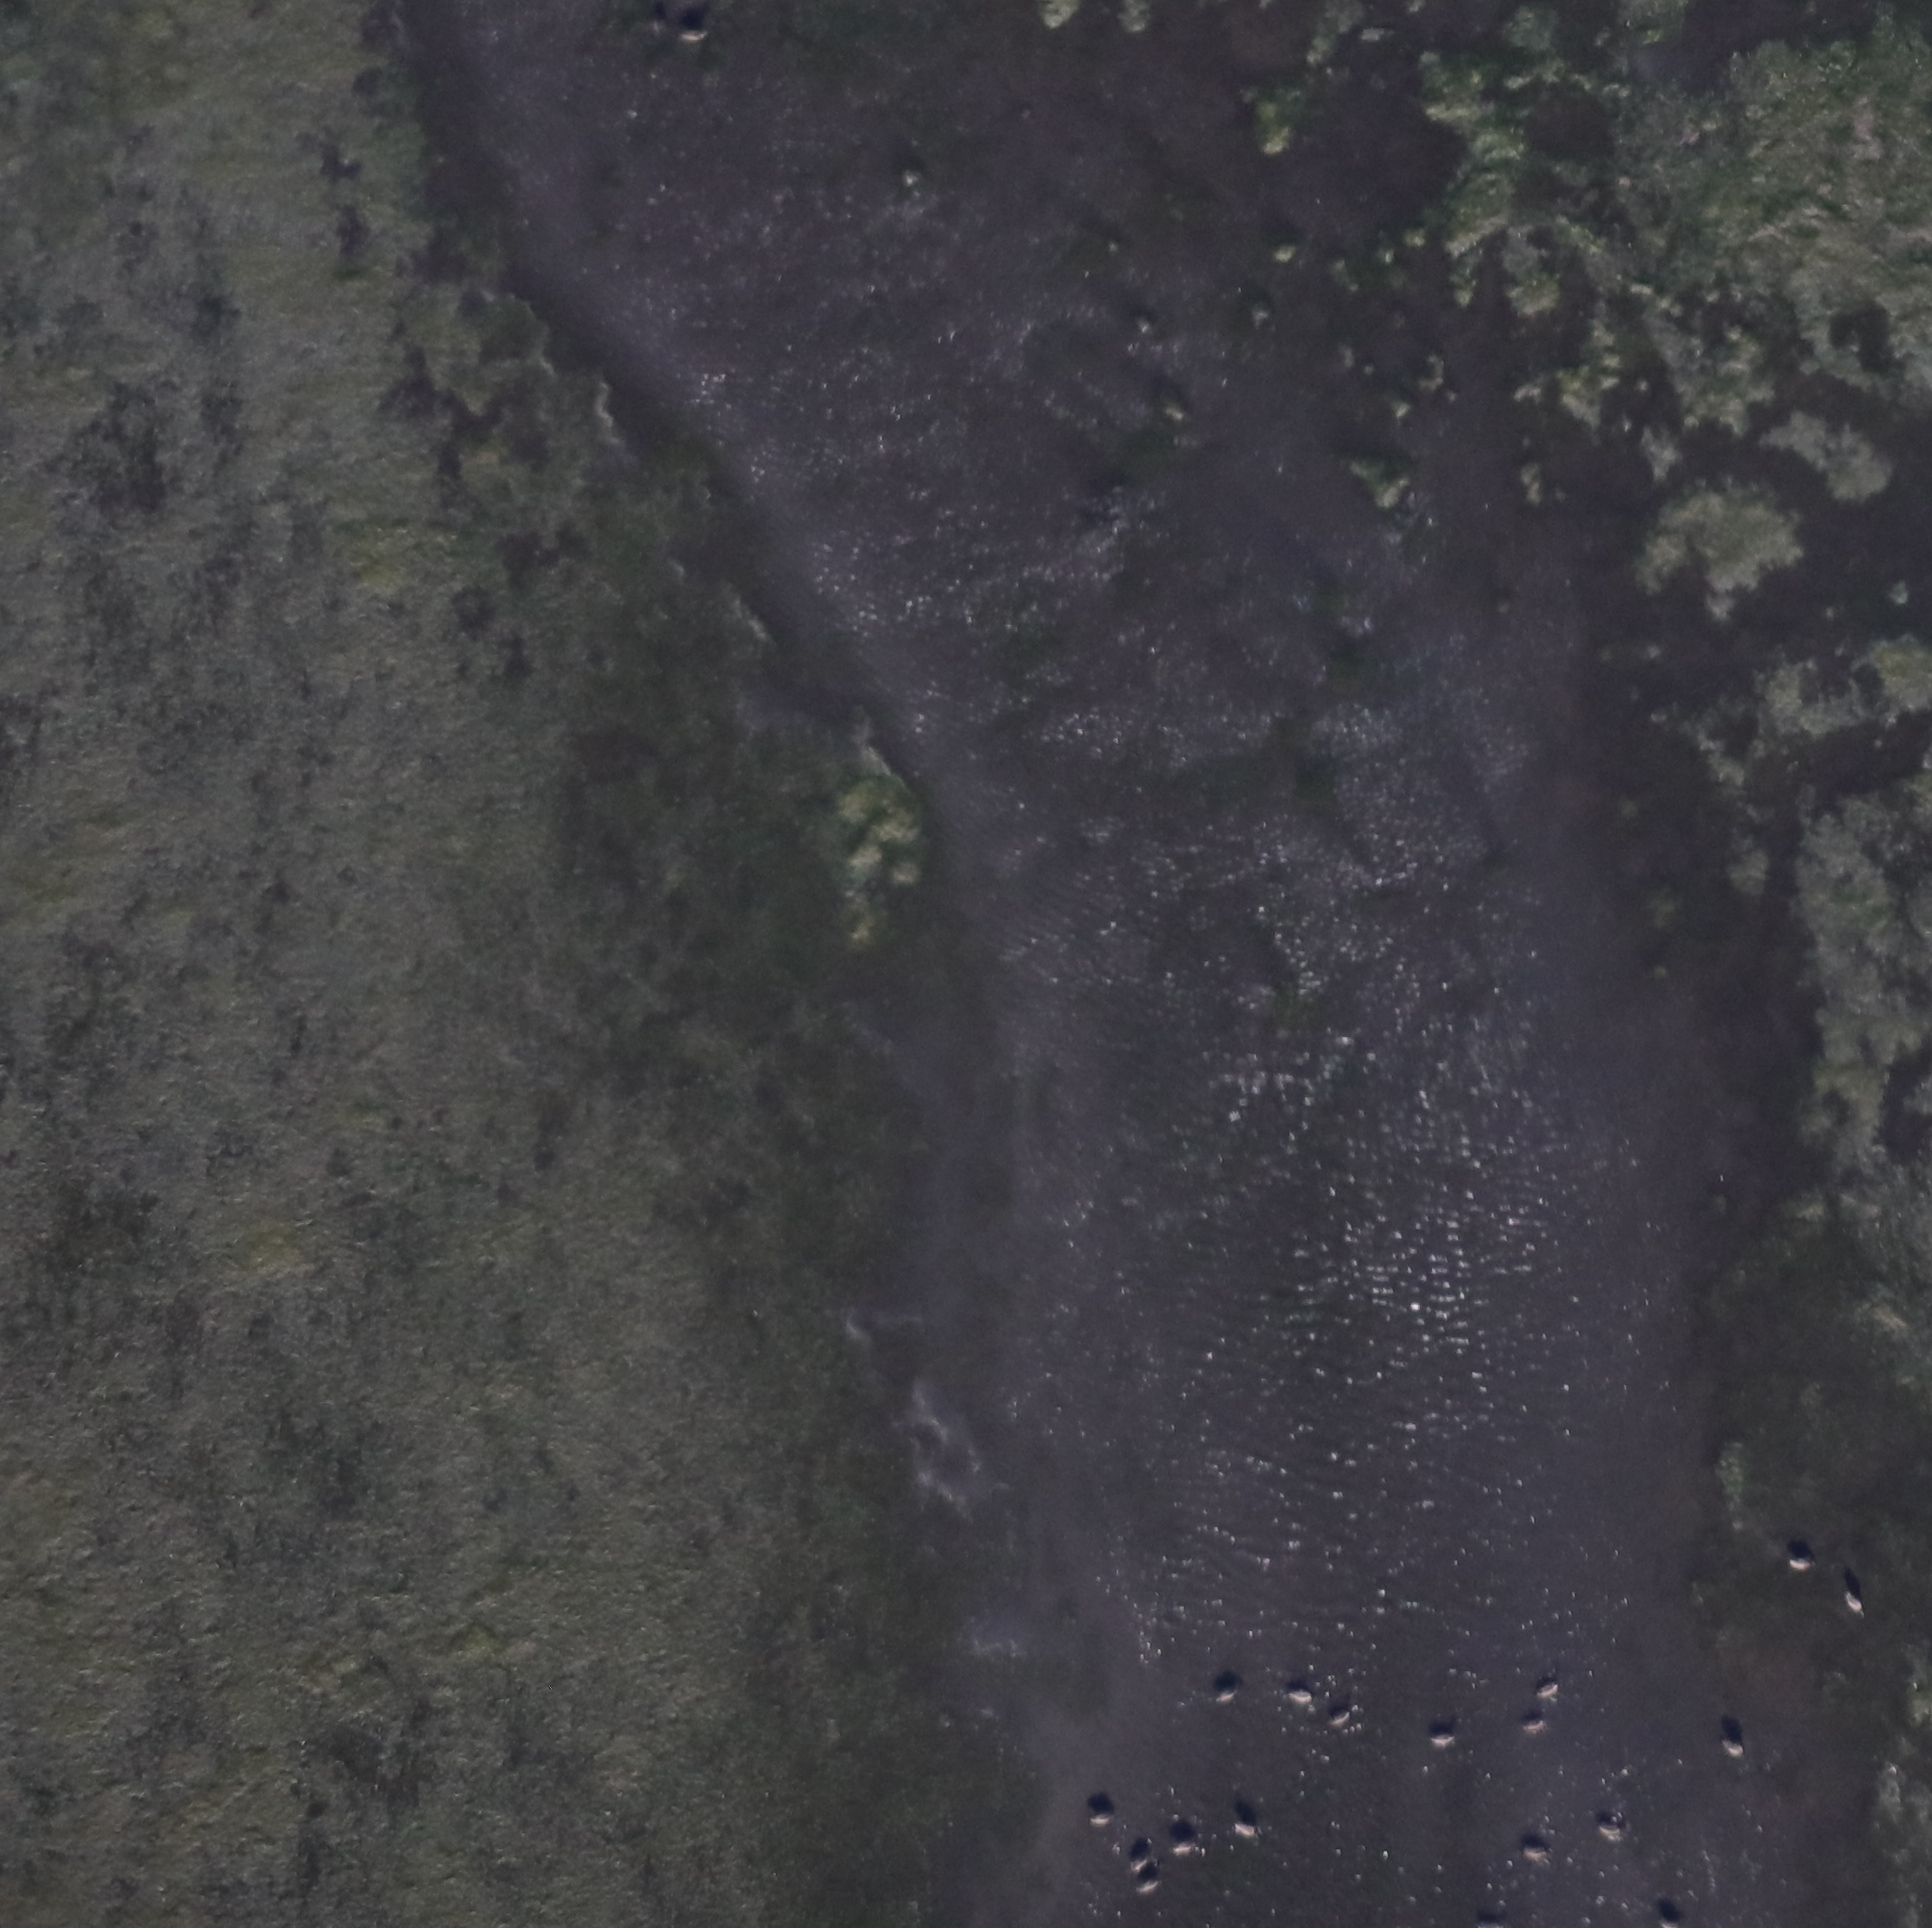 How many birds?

19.